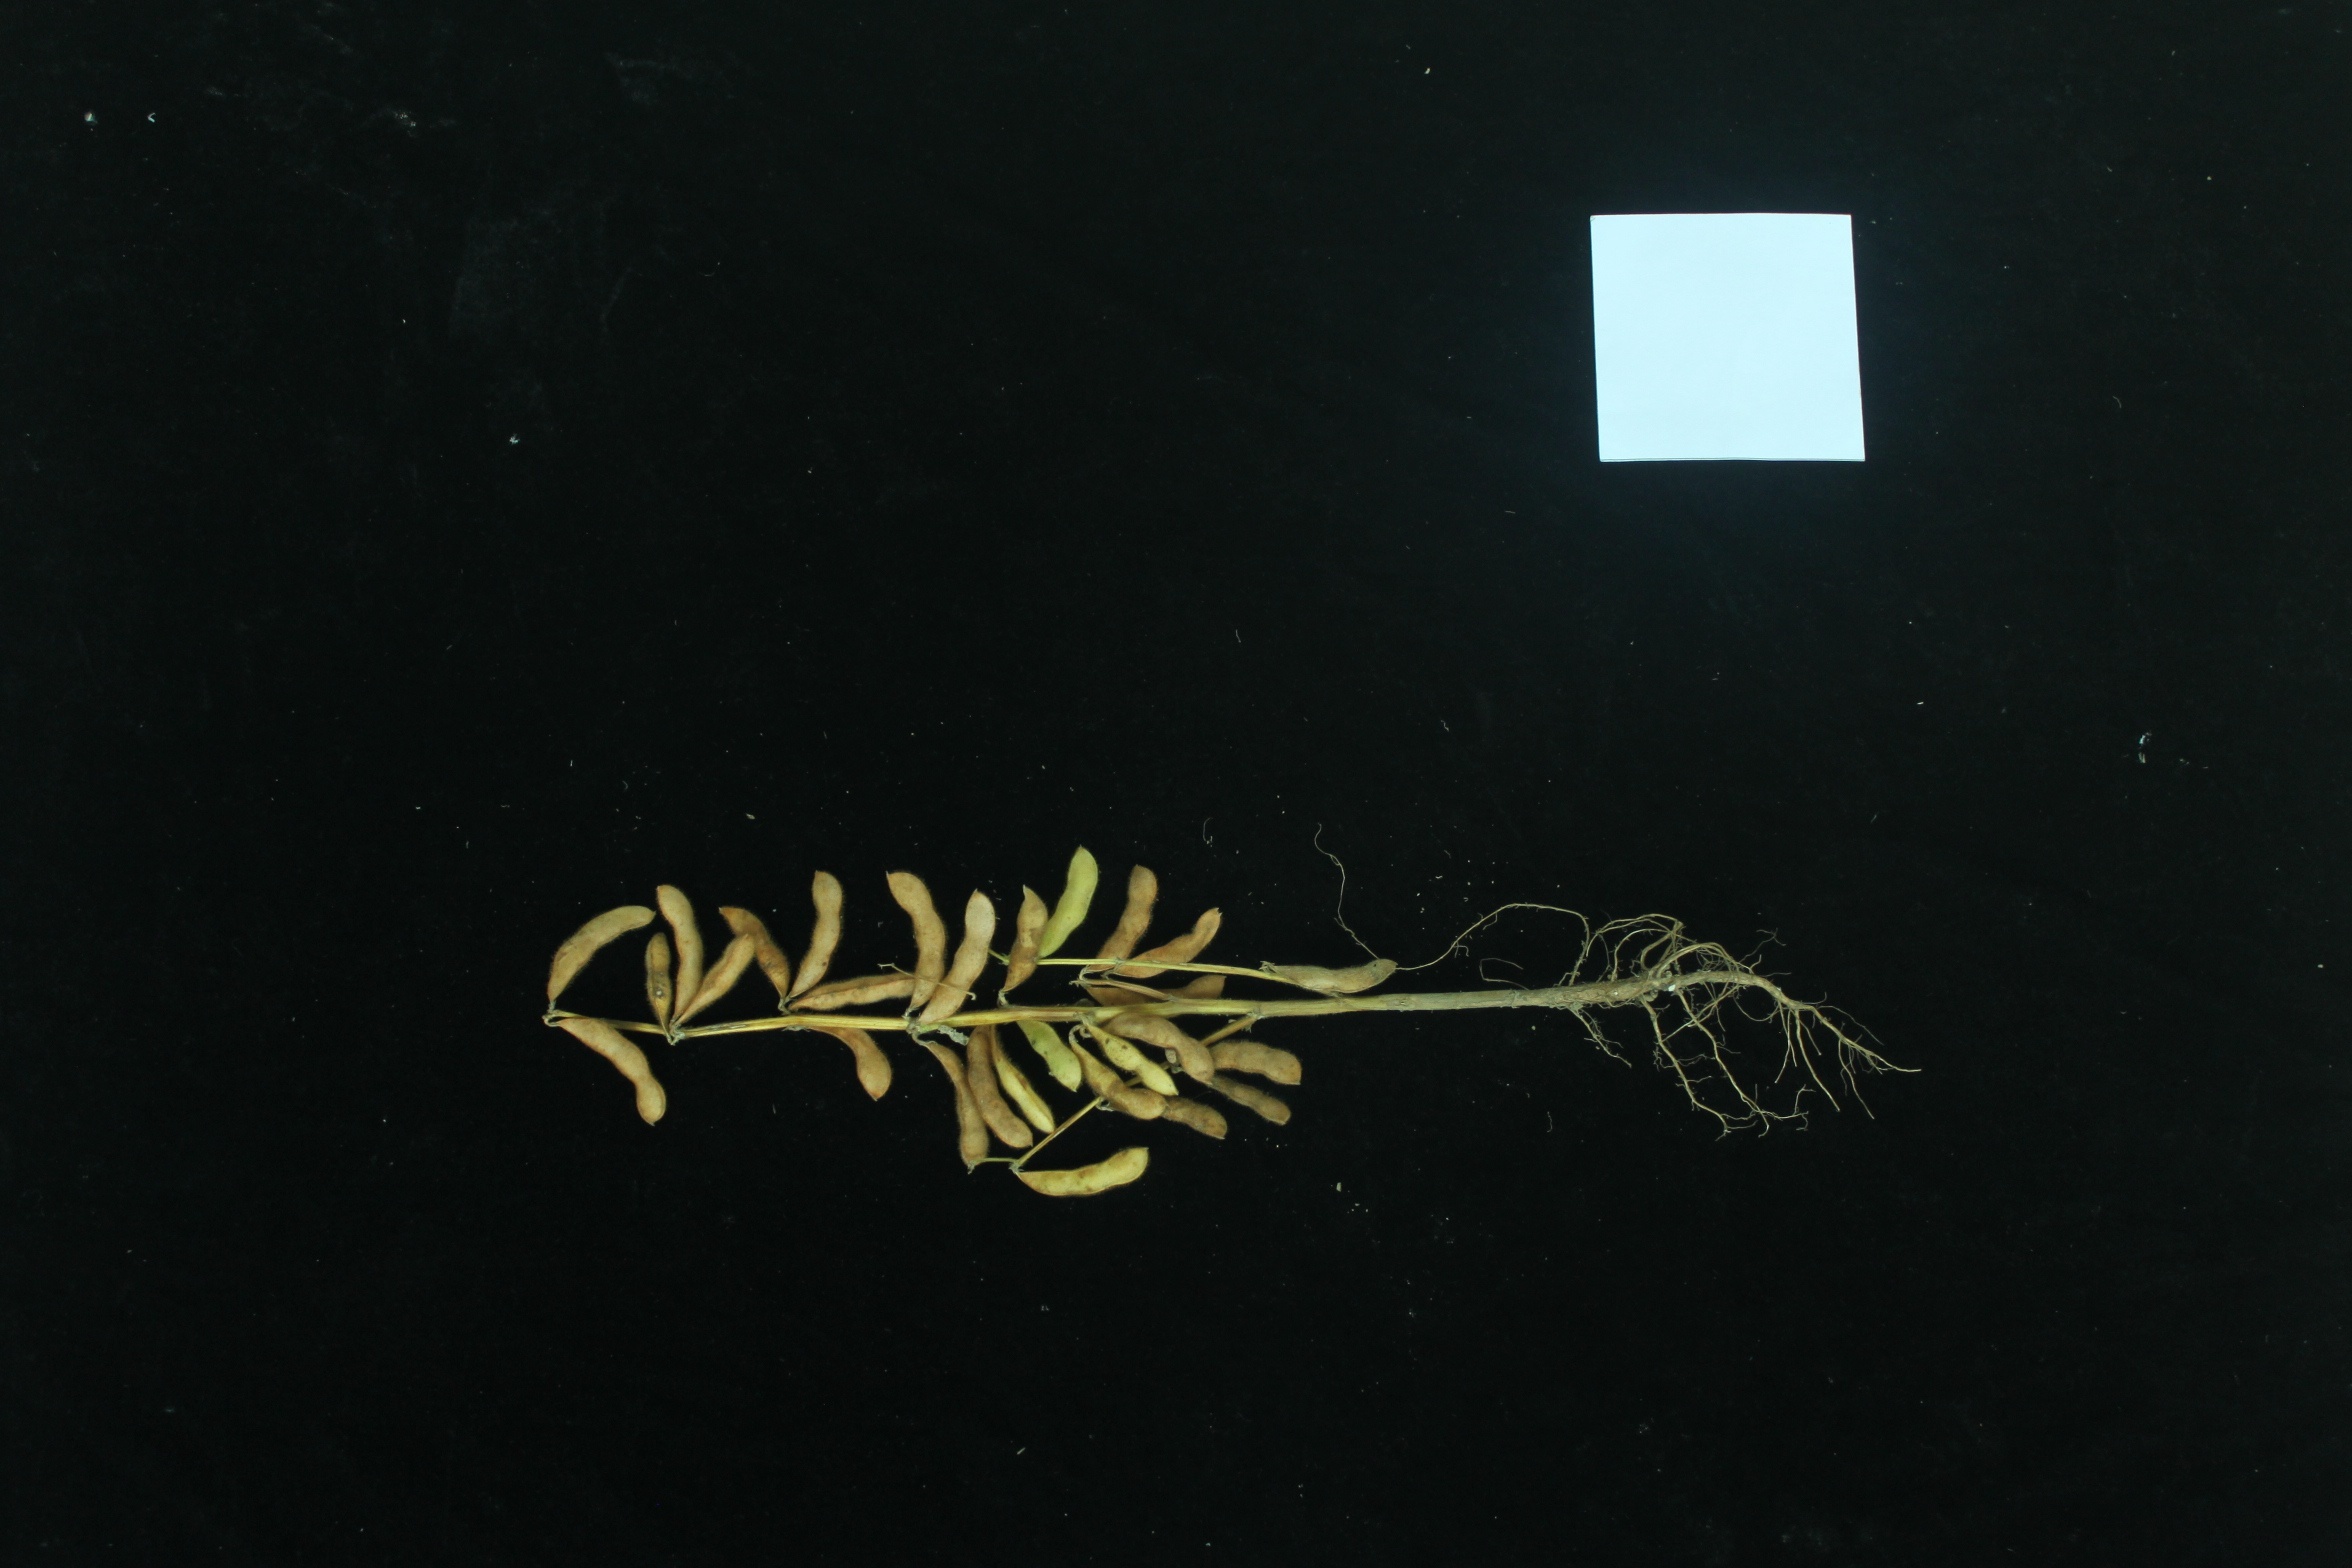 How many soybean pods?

28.